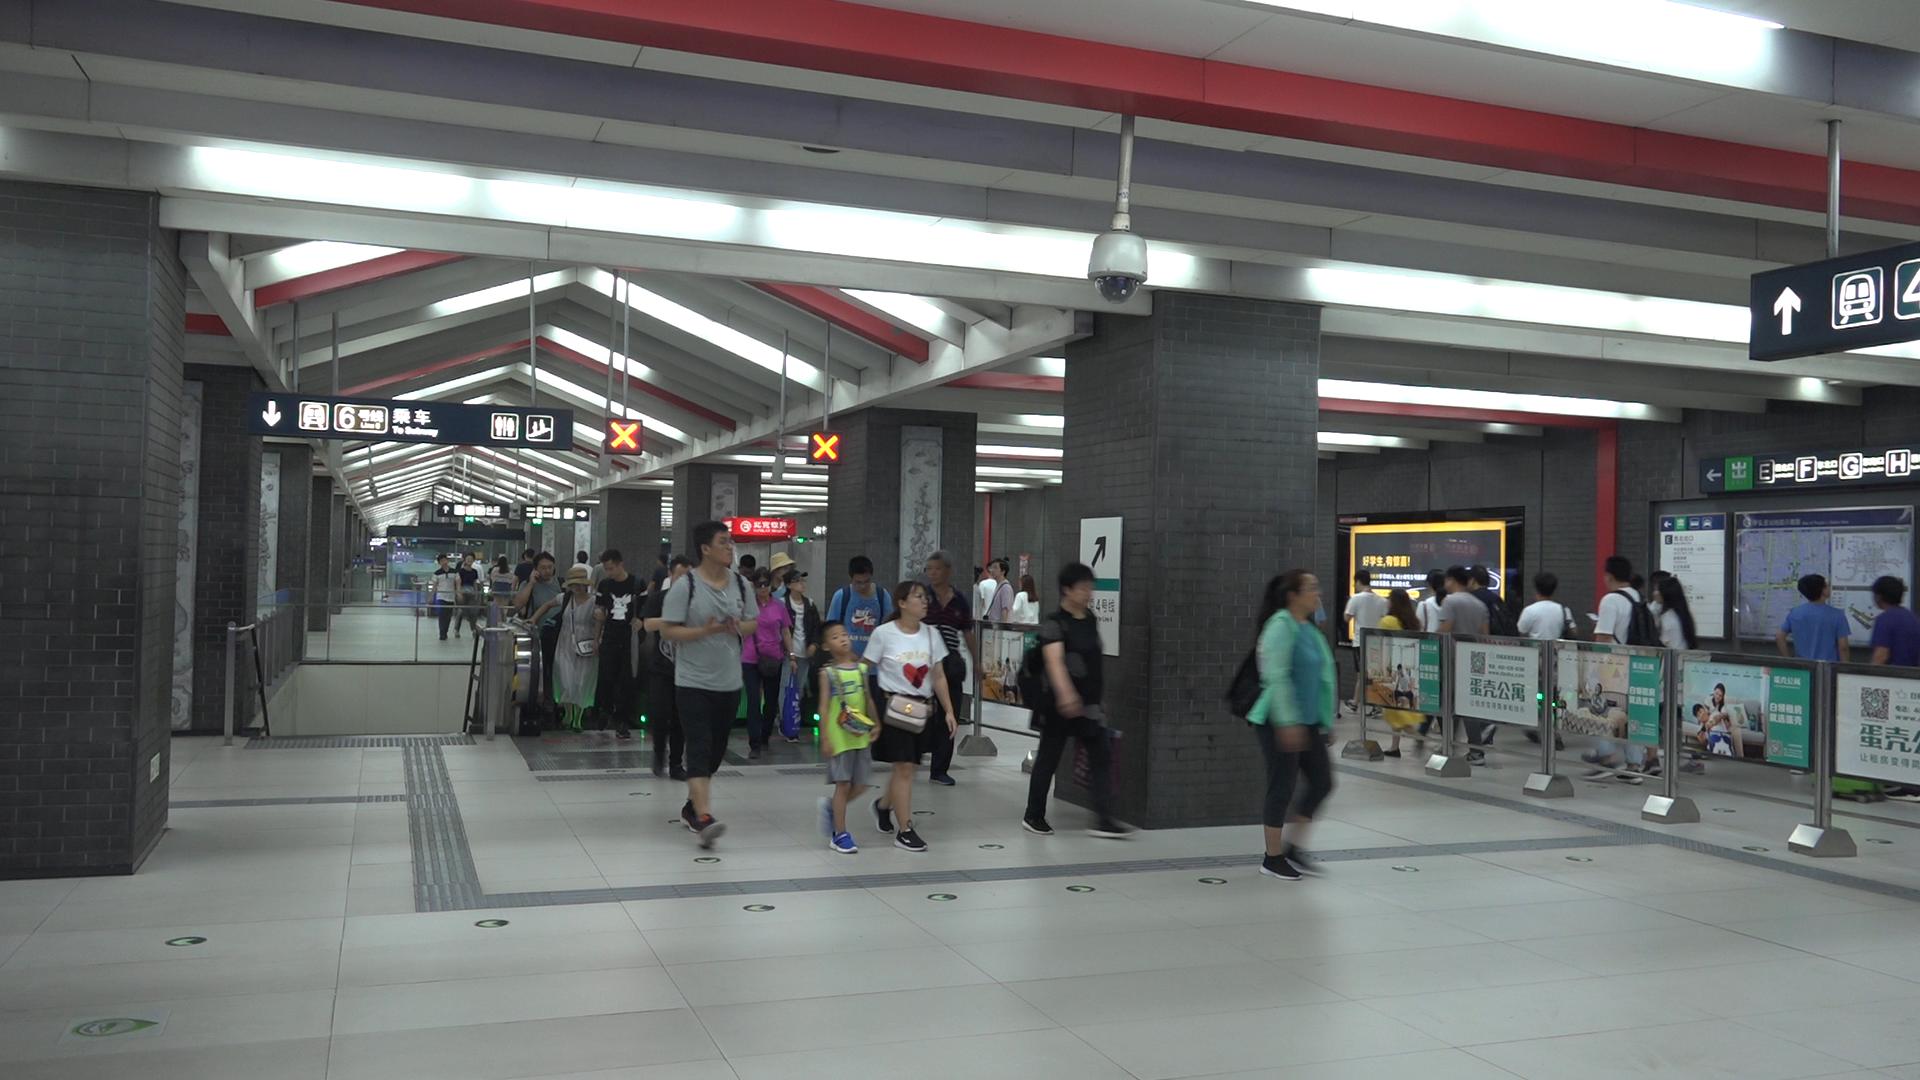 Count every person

43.